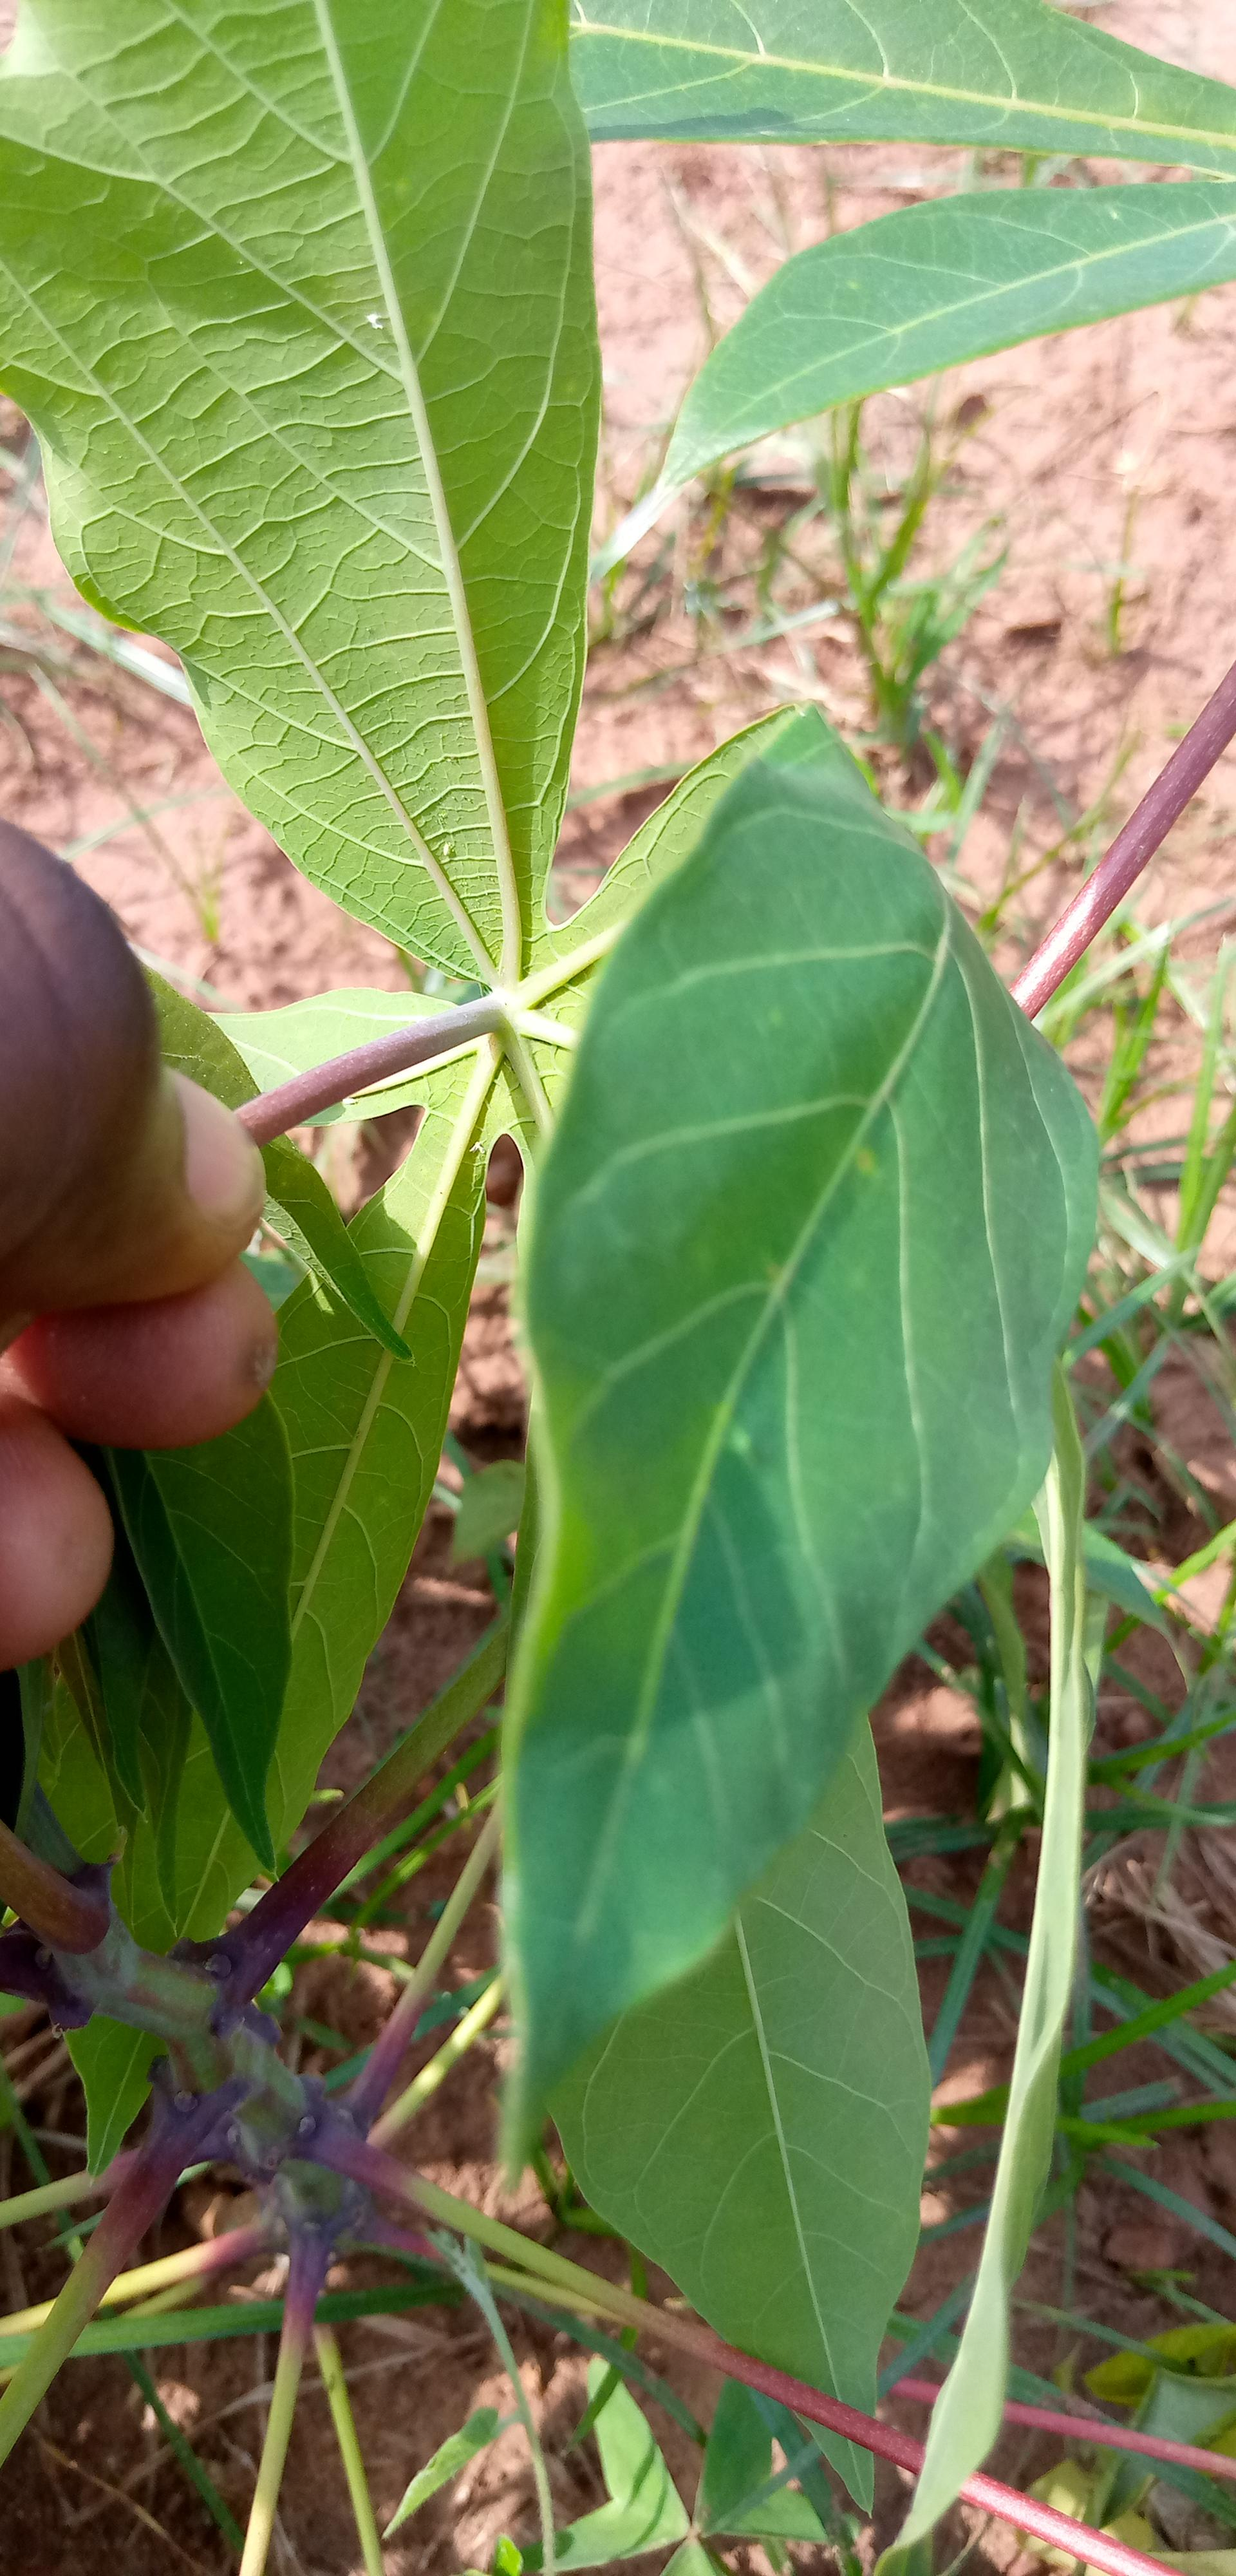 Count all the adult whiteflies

2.